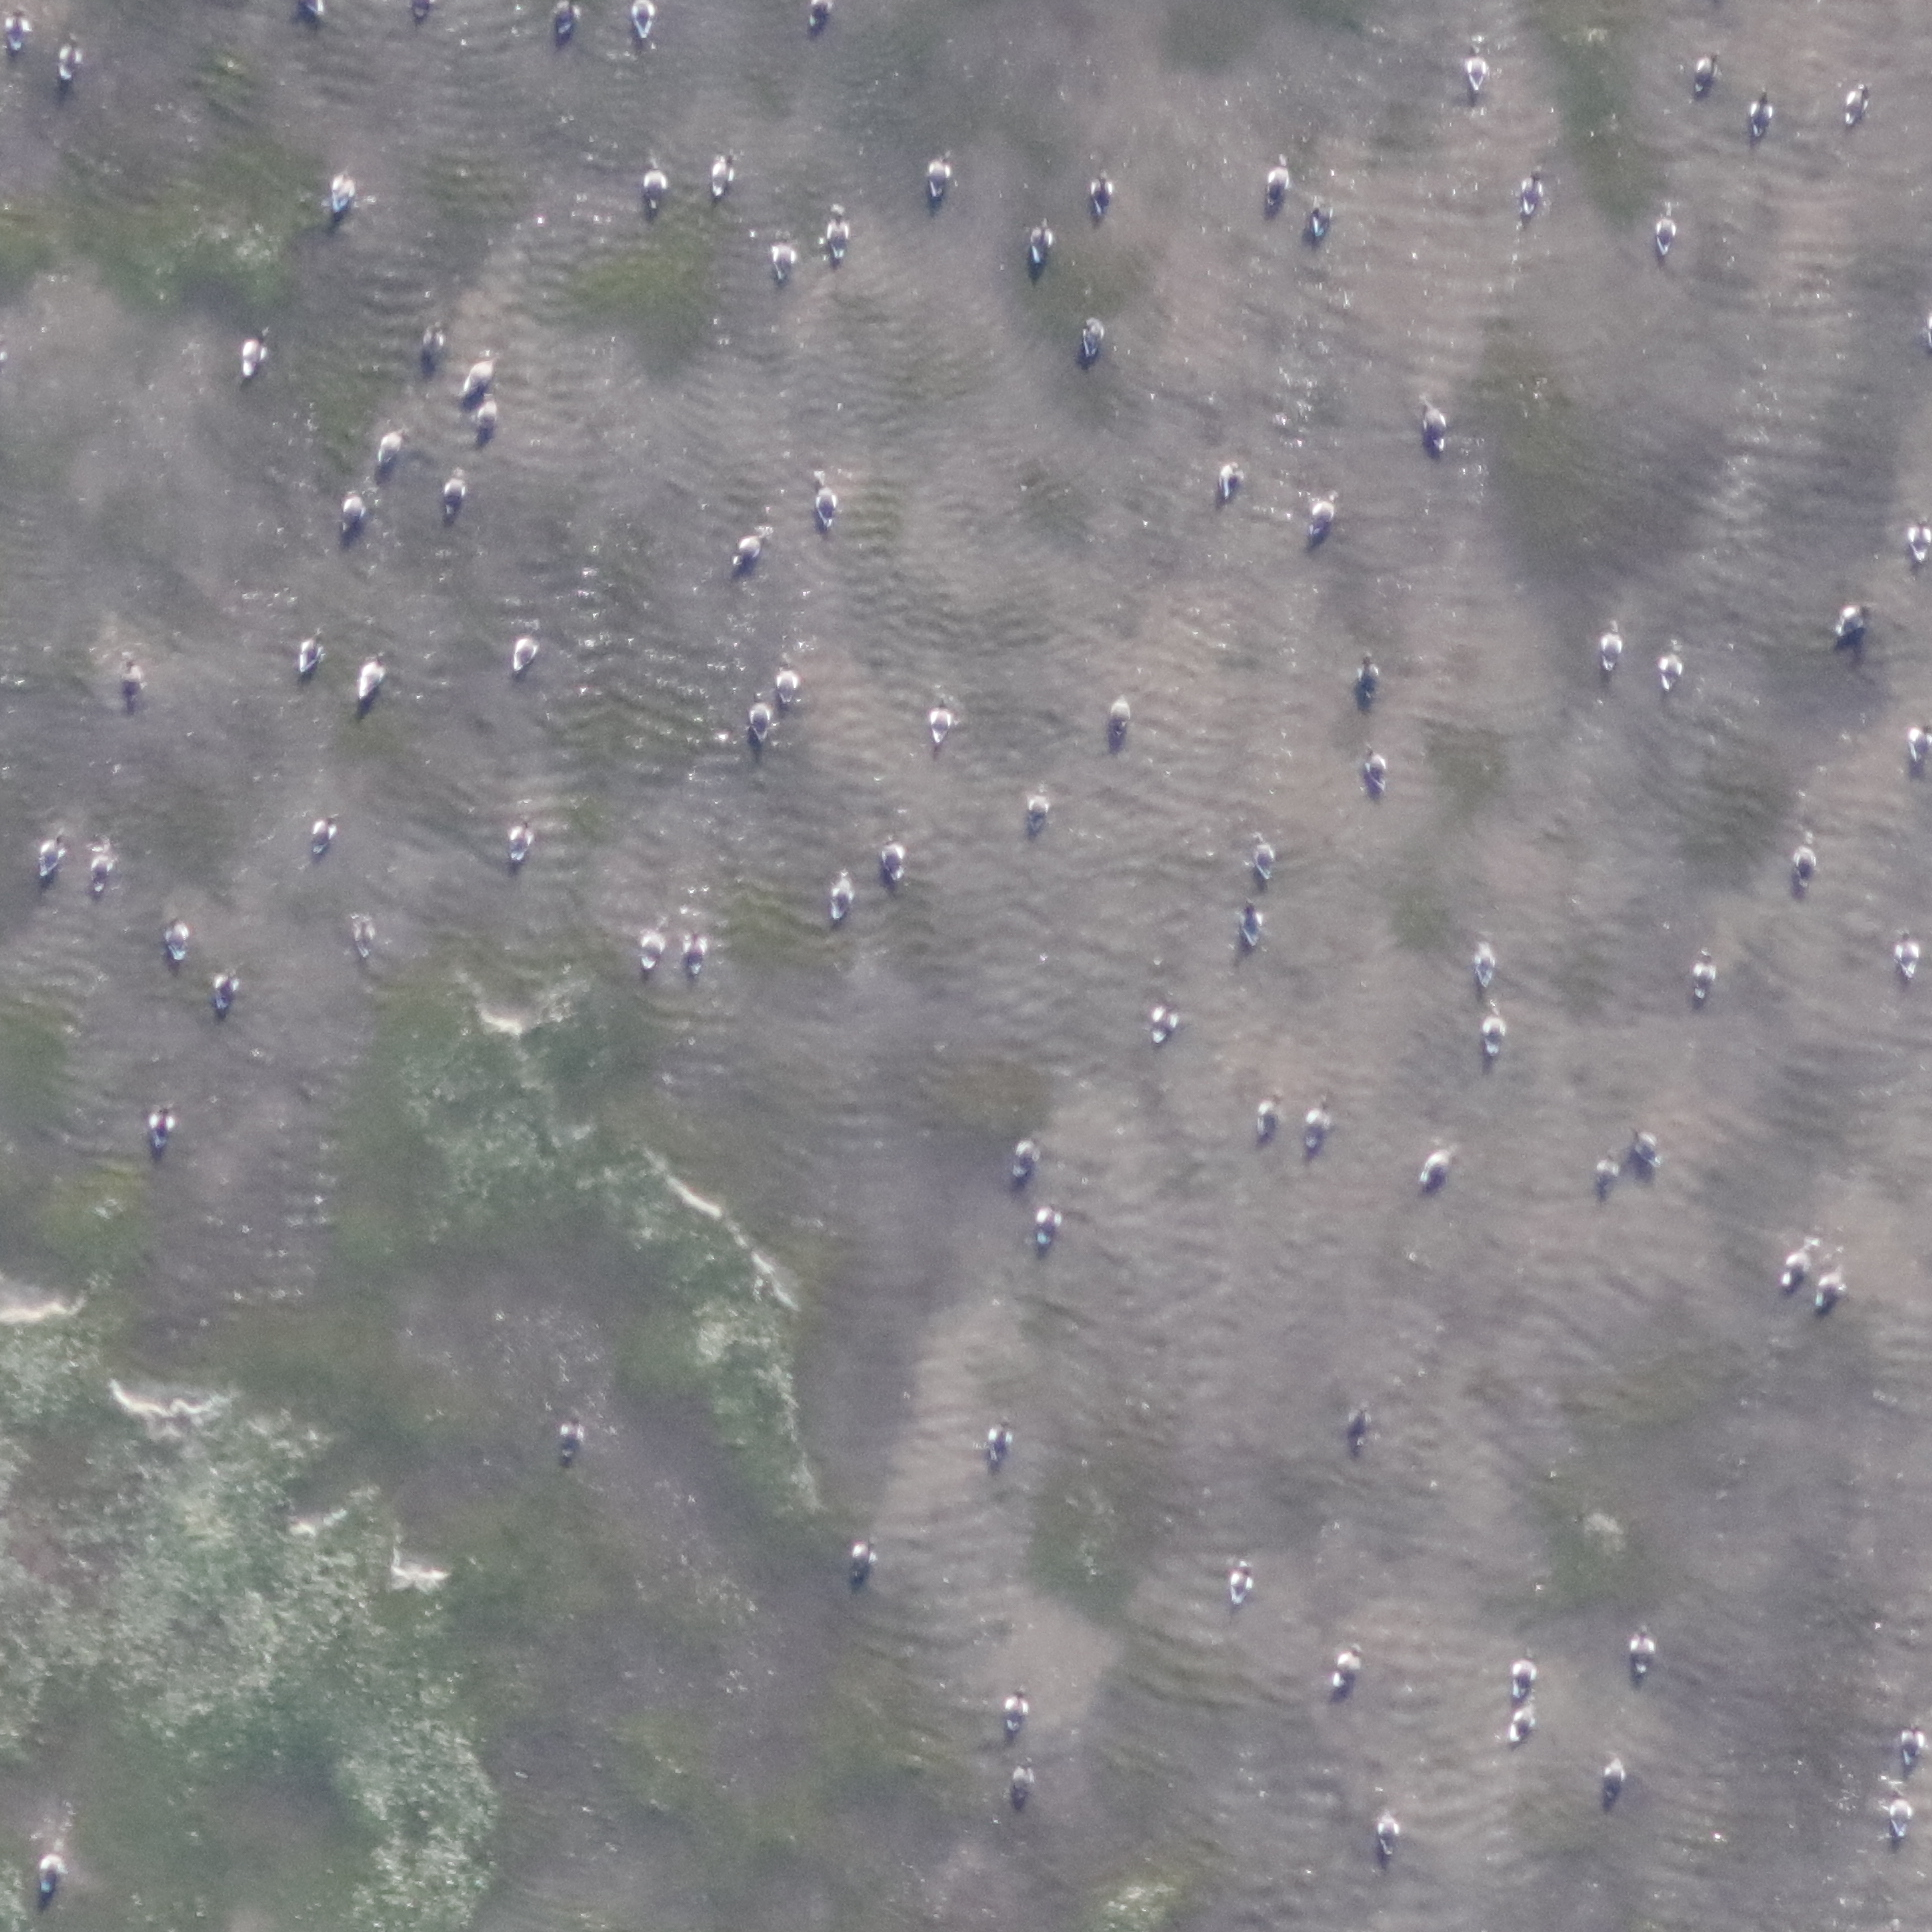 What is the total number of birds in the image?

95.